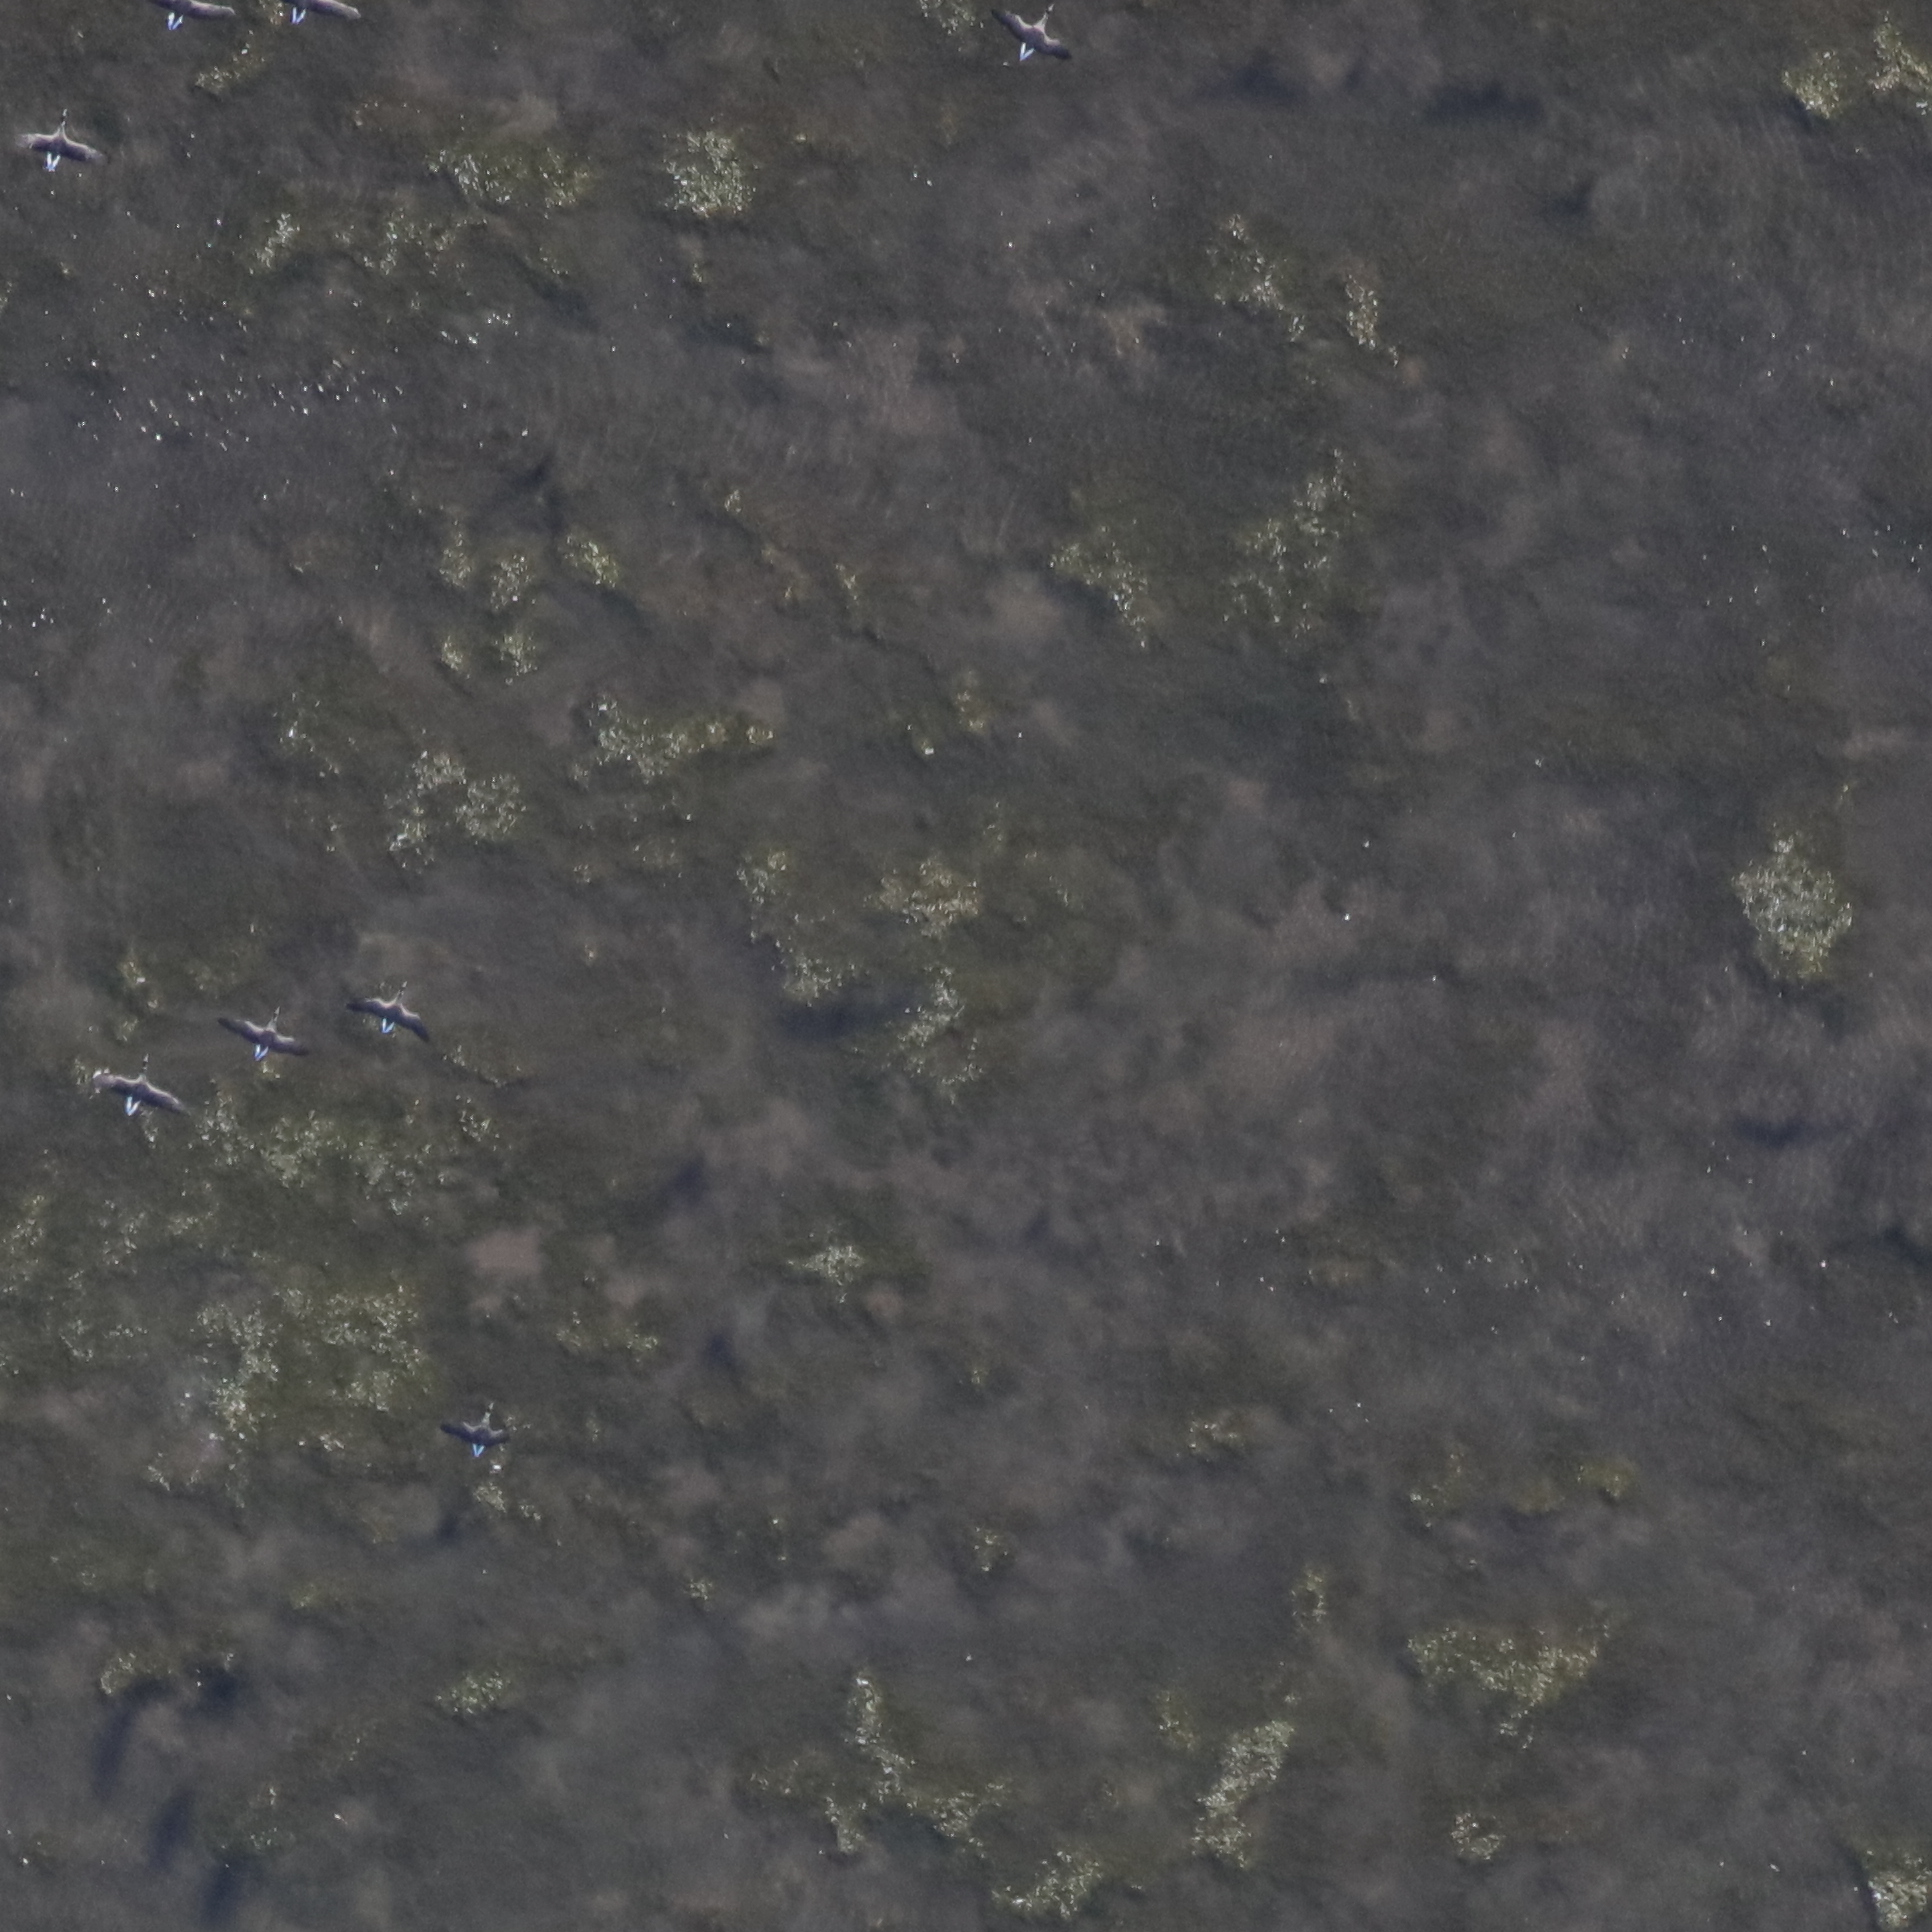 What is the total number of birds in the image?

8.